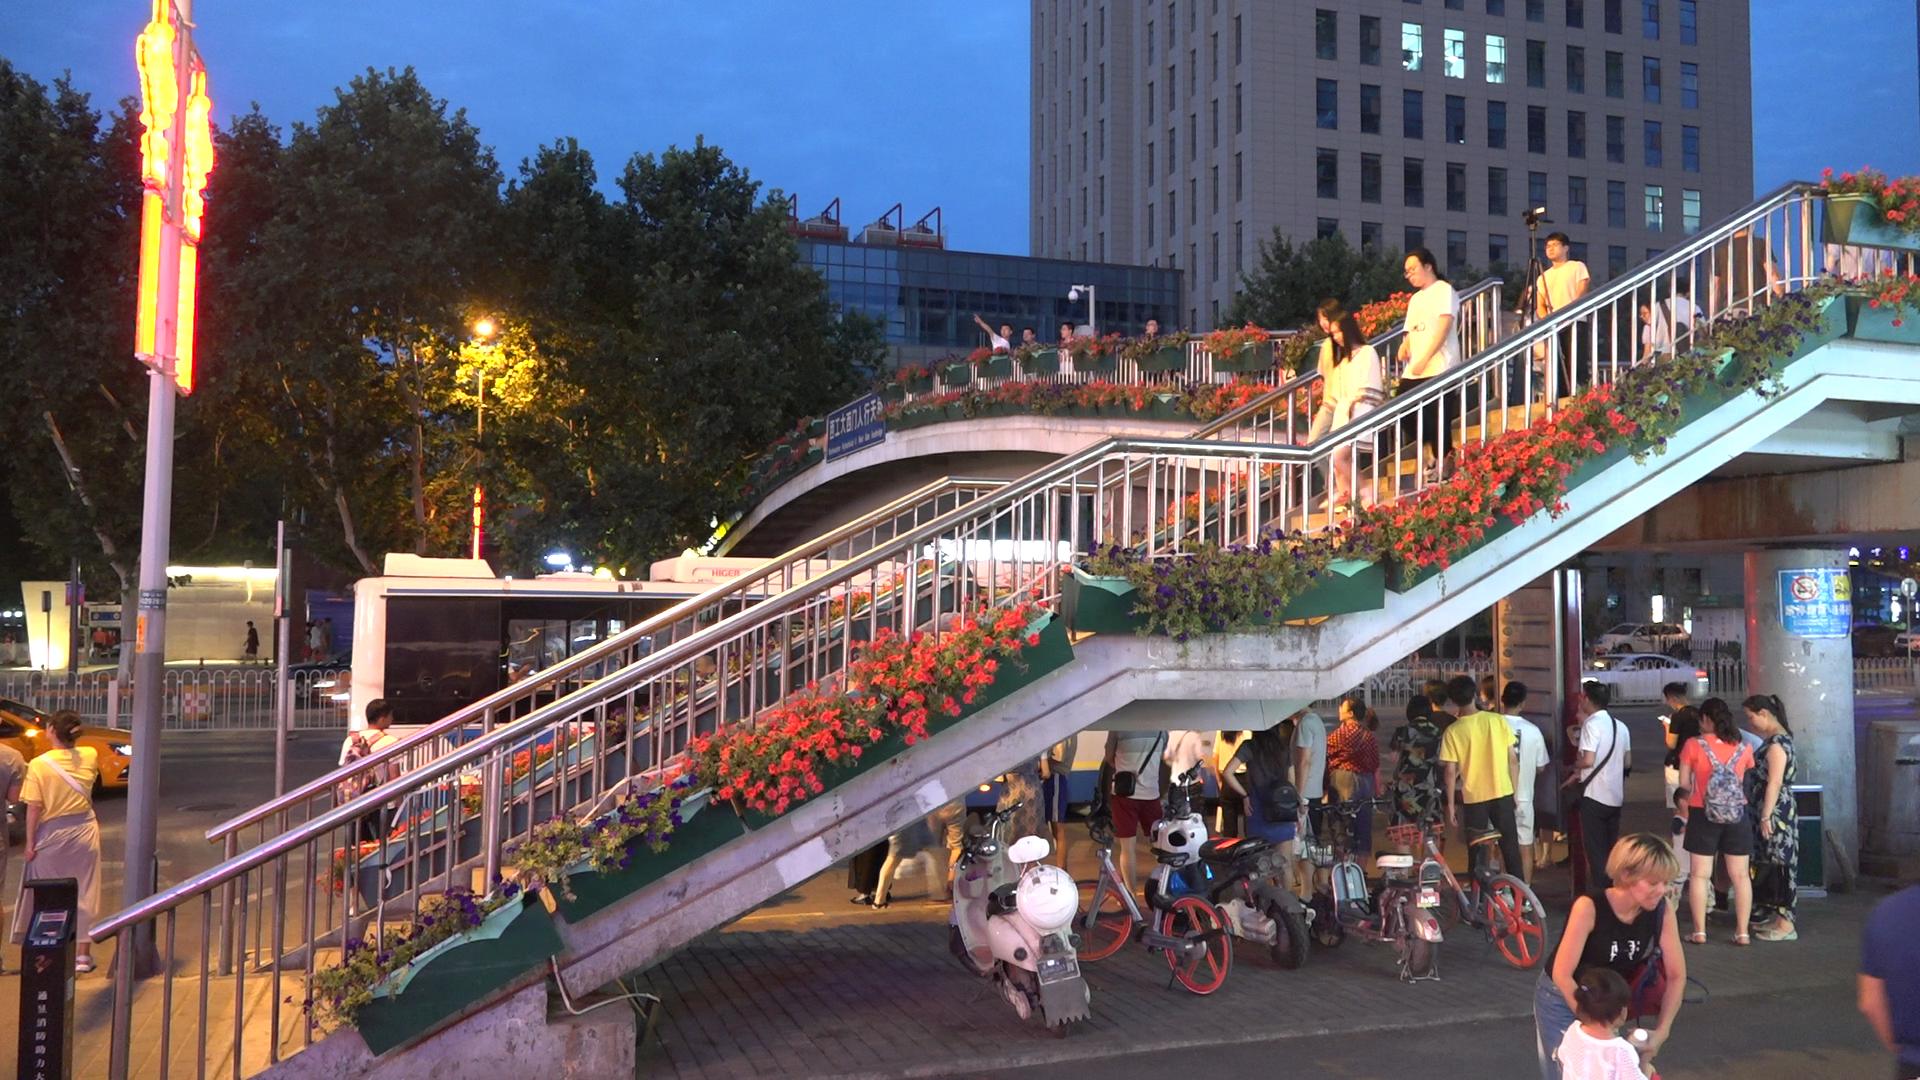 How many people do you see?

36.